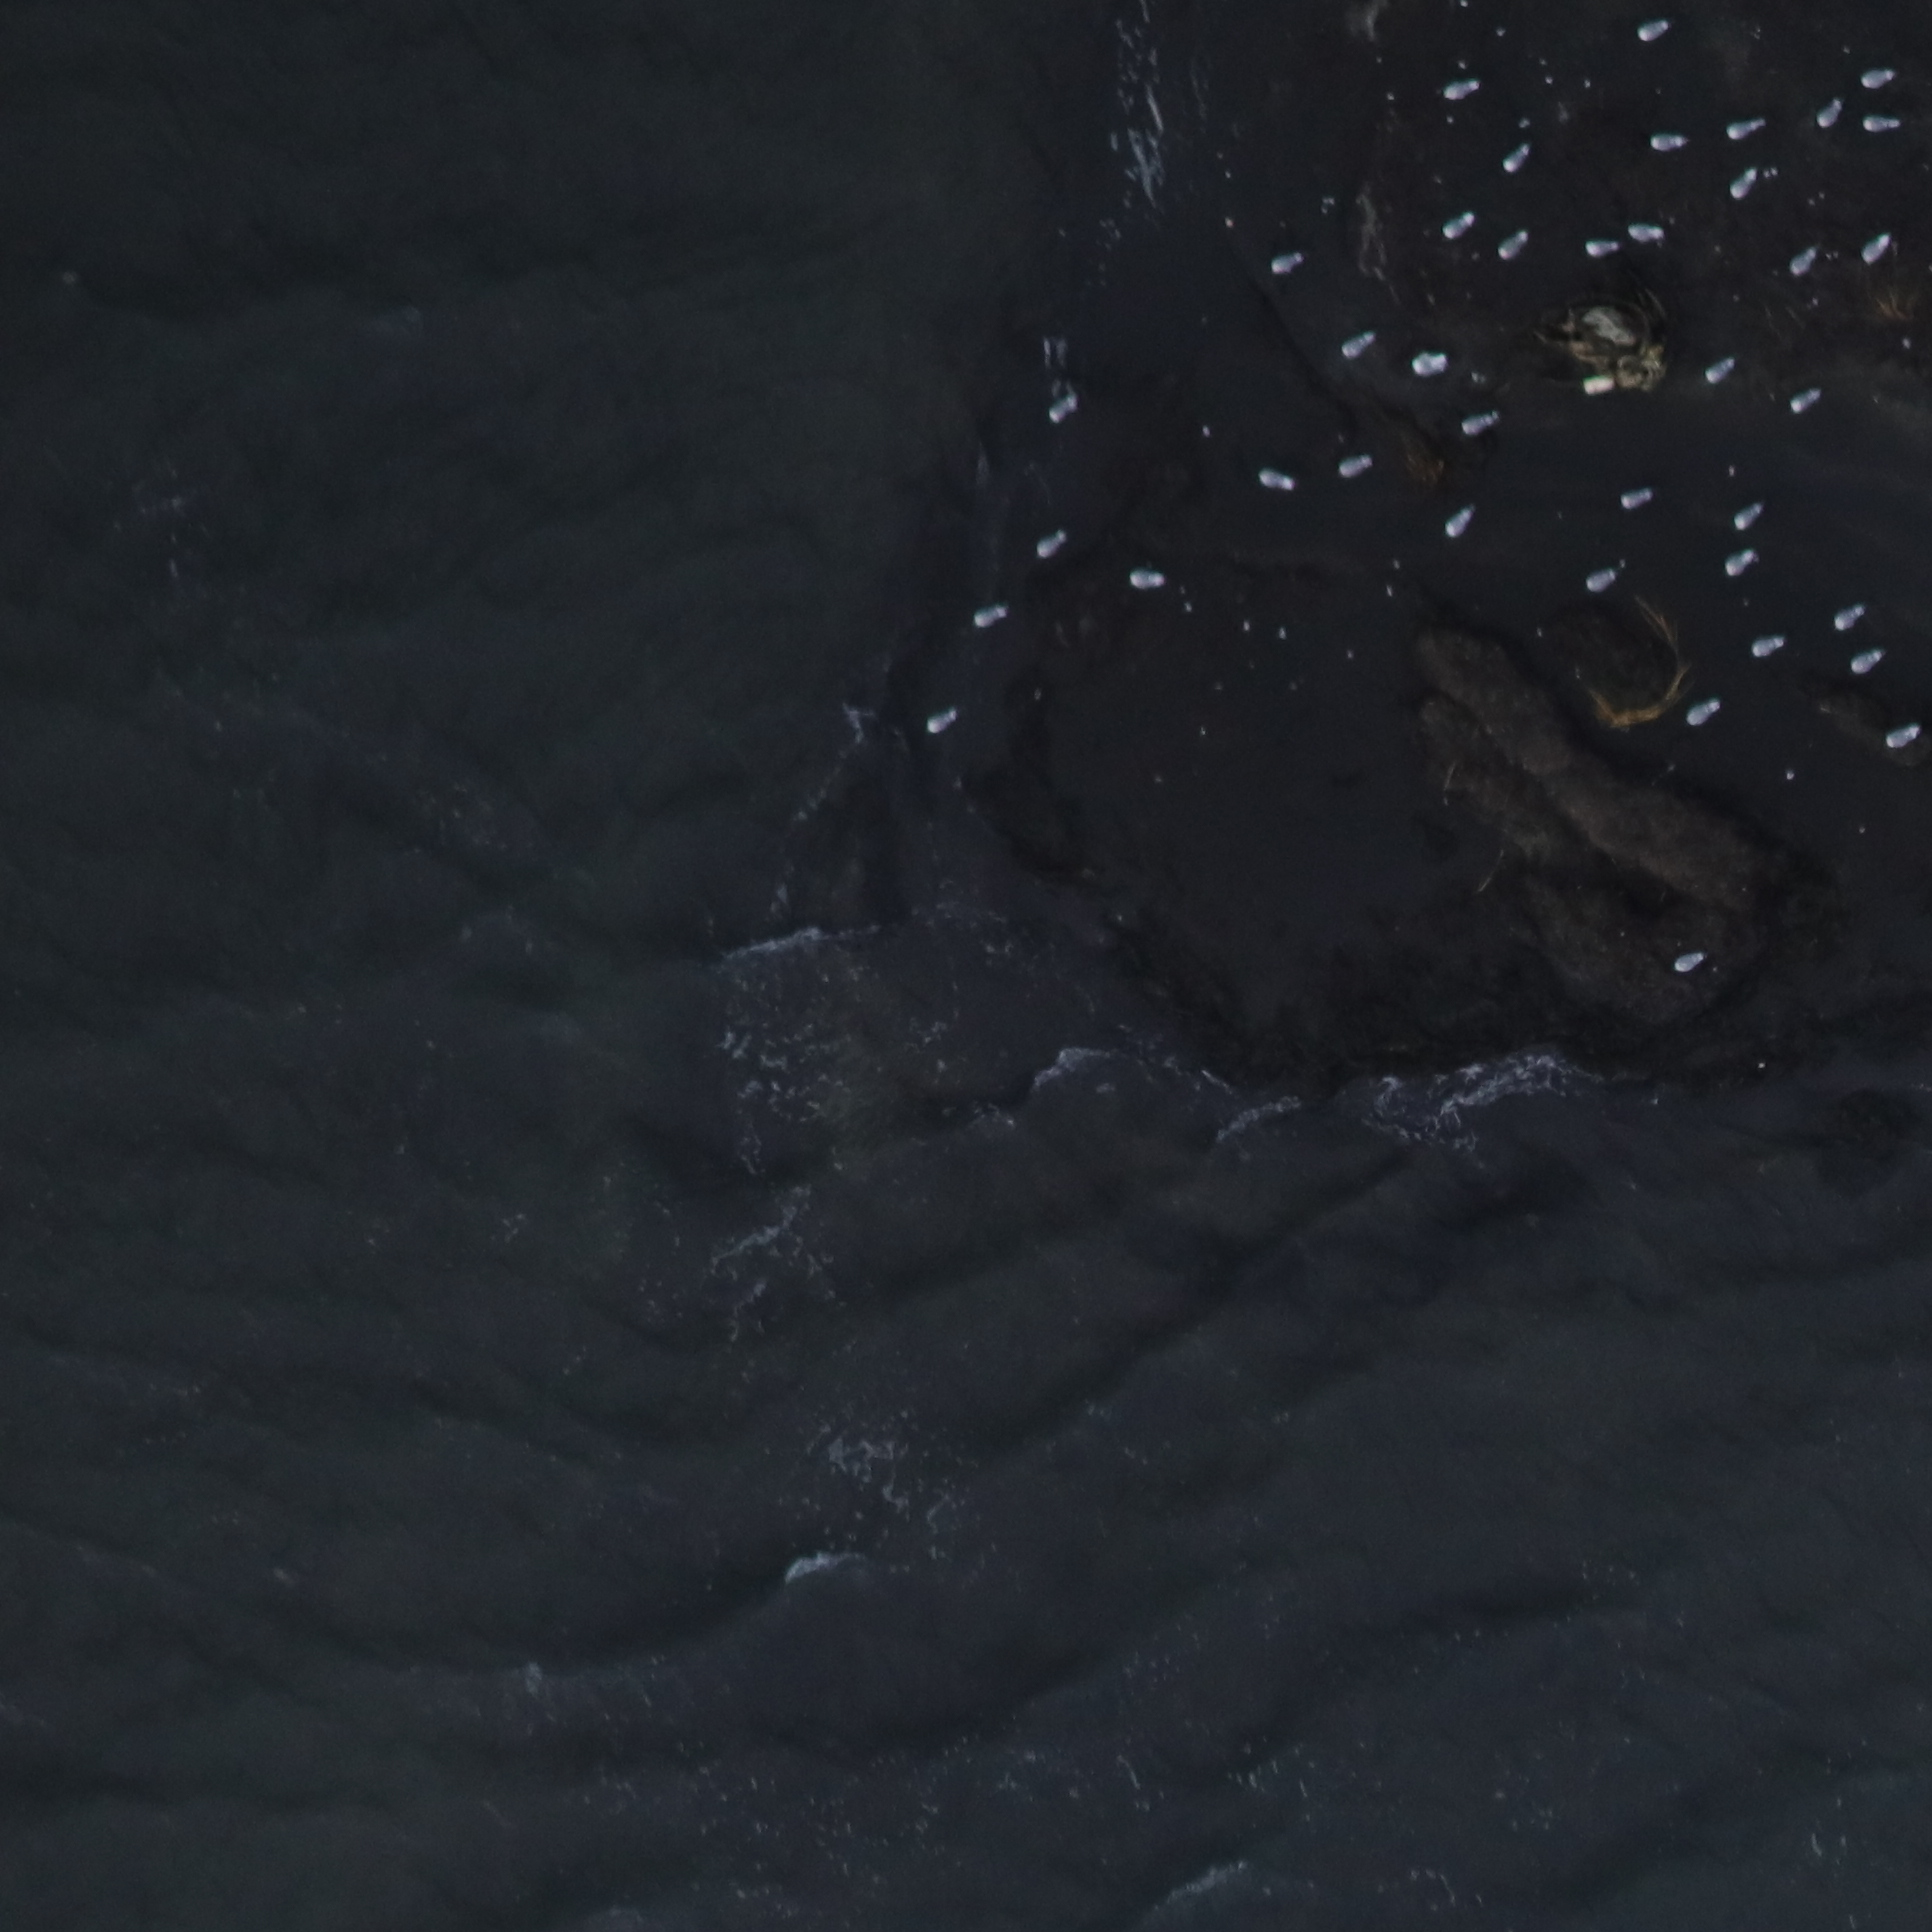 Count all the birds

39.